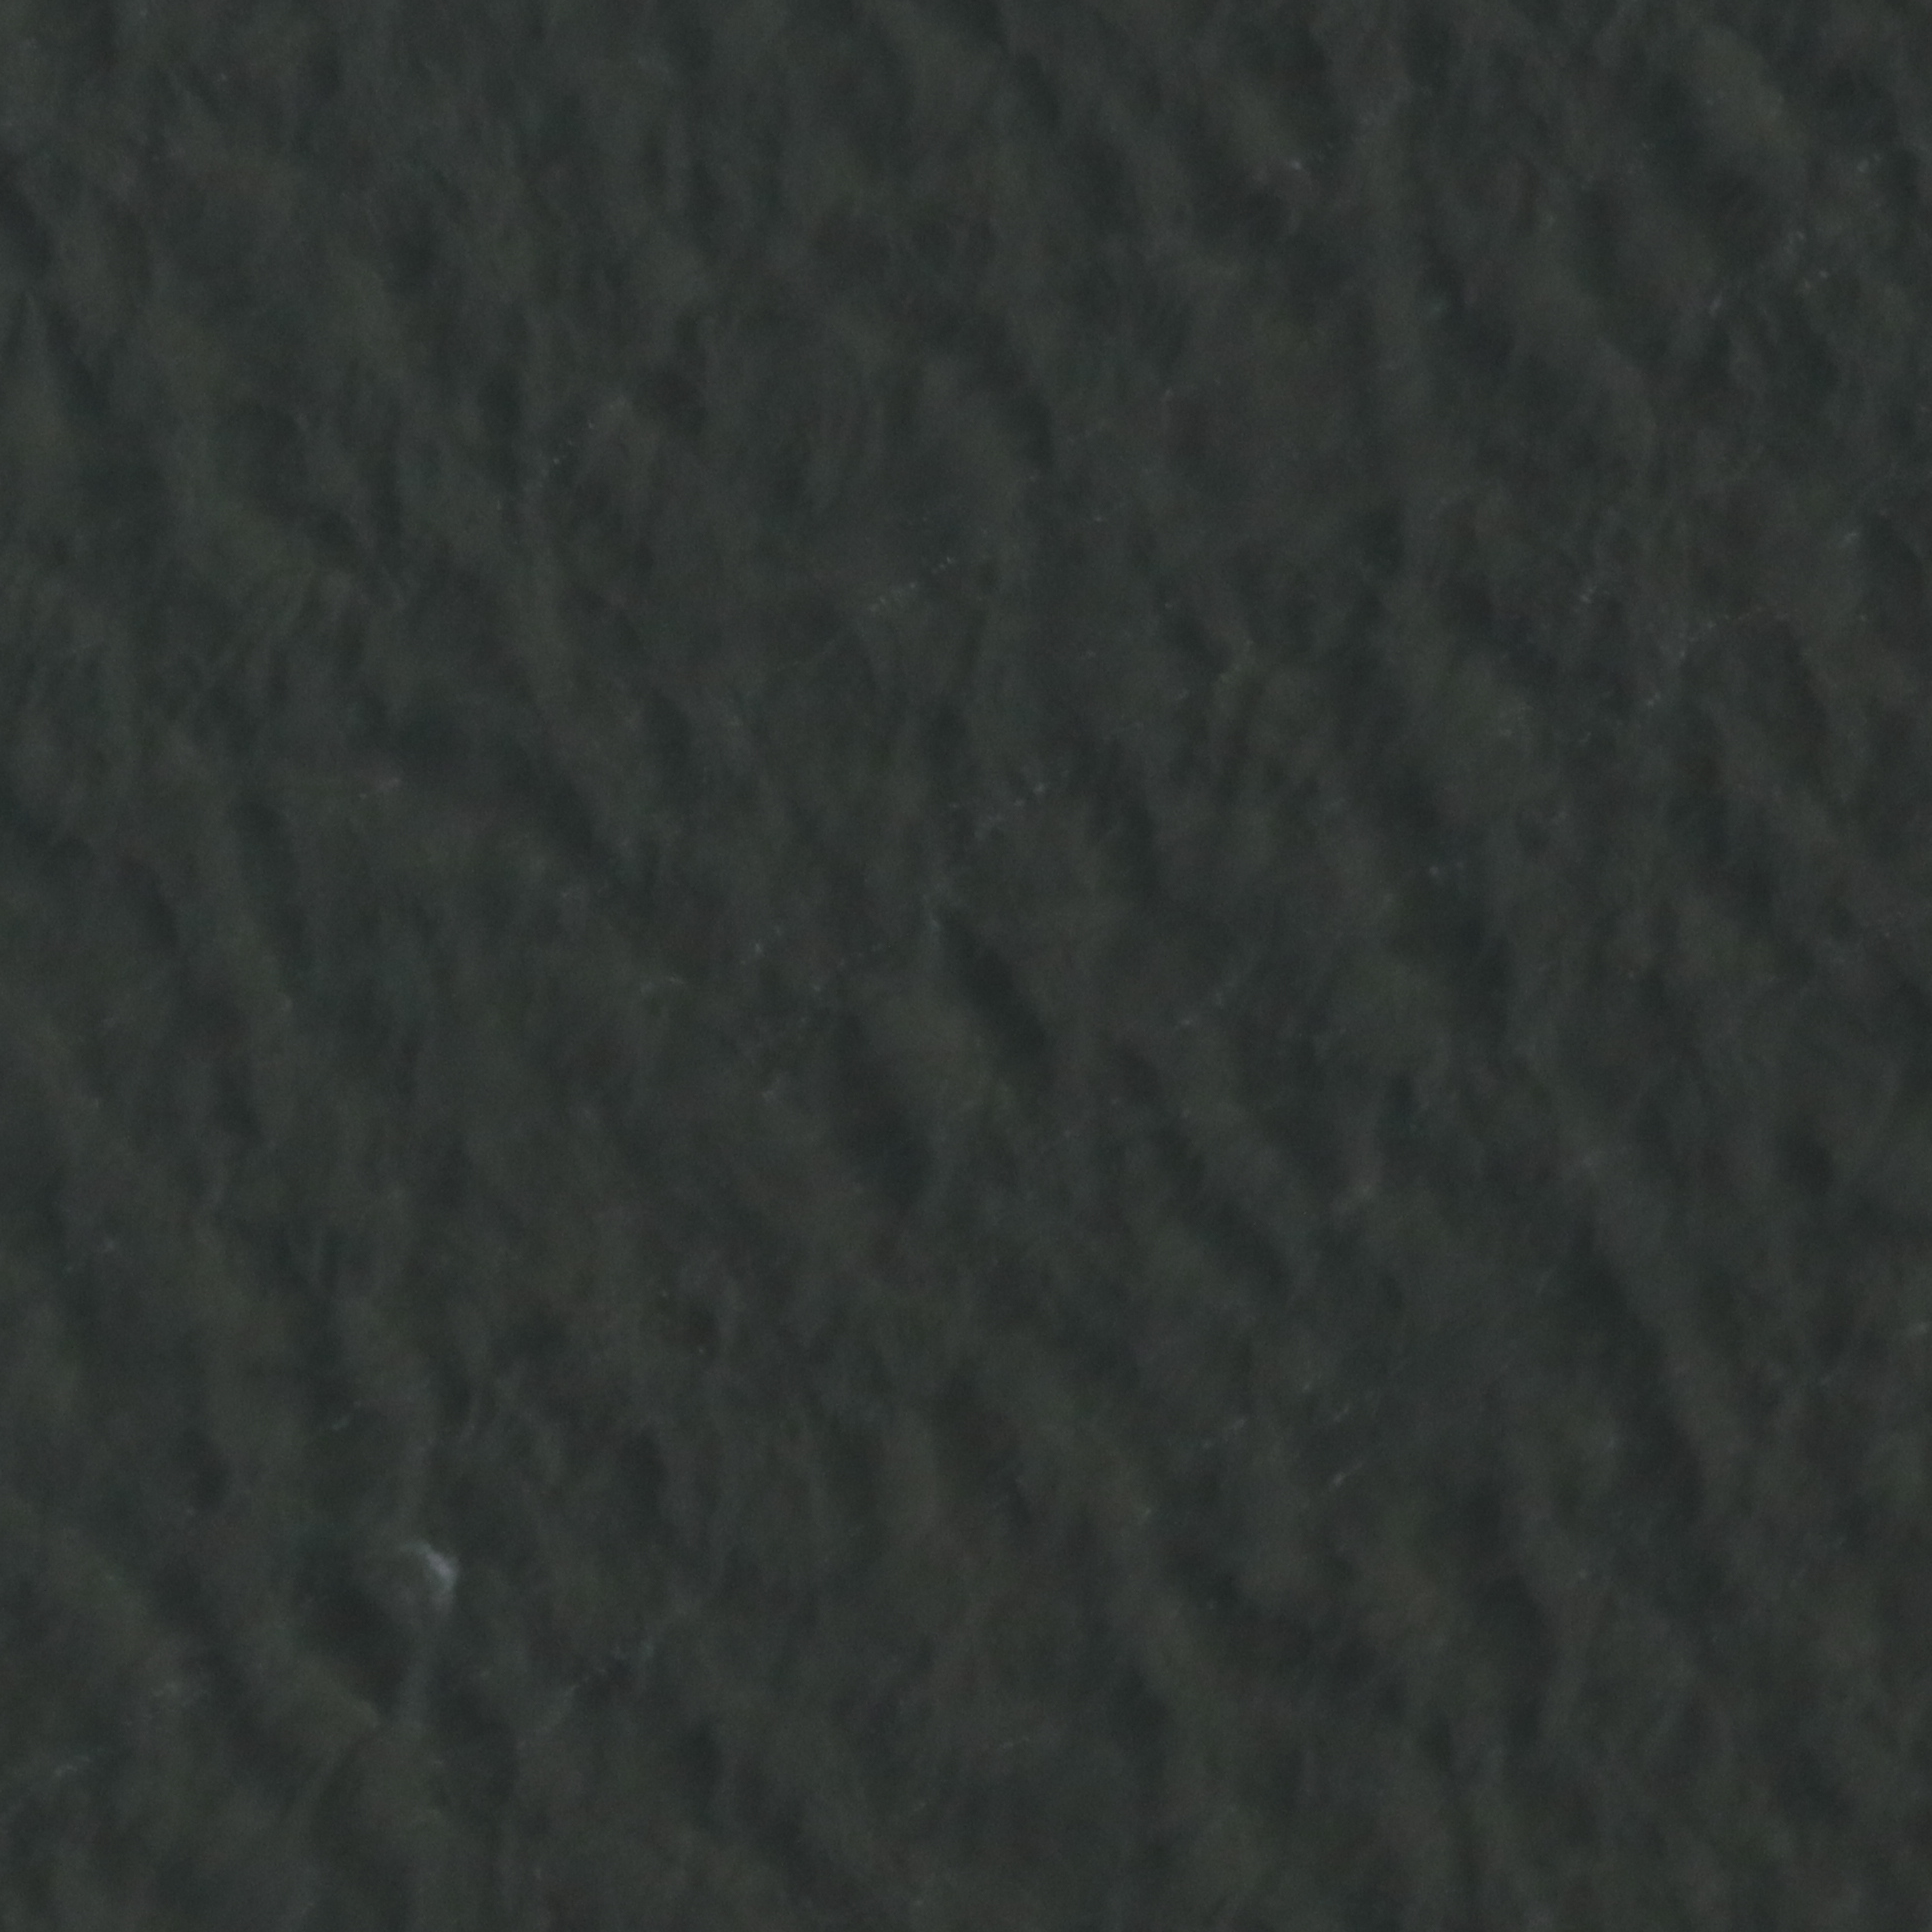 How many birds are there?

0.